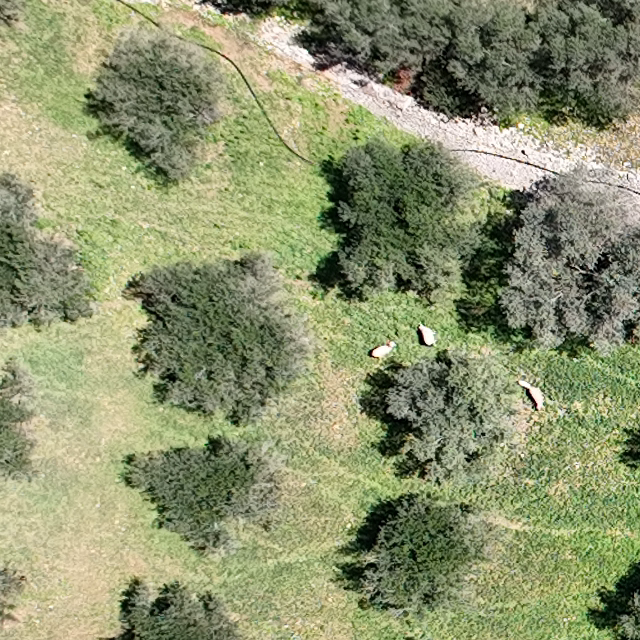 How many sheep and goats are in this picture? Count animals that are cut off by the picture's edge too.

3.